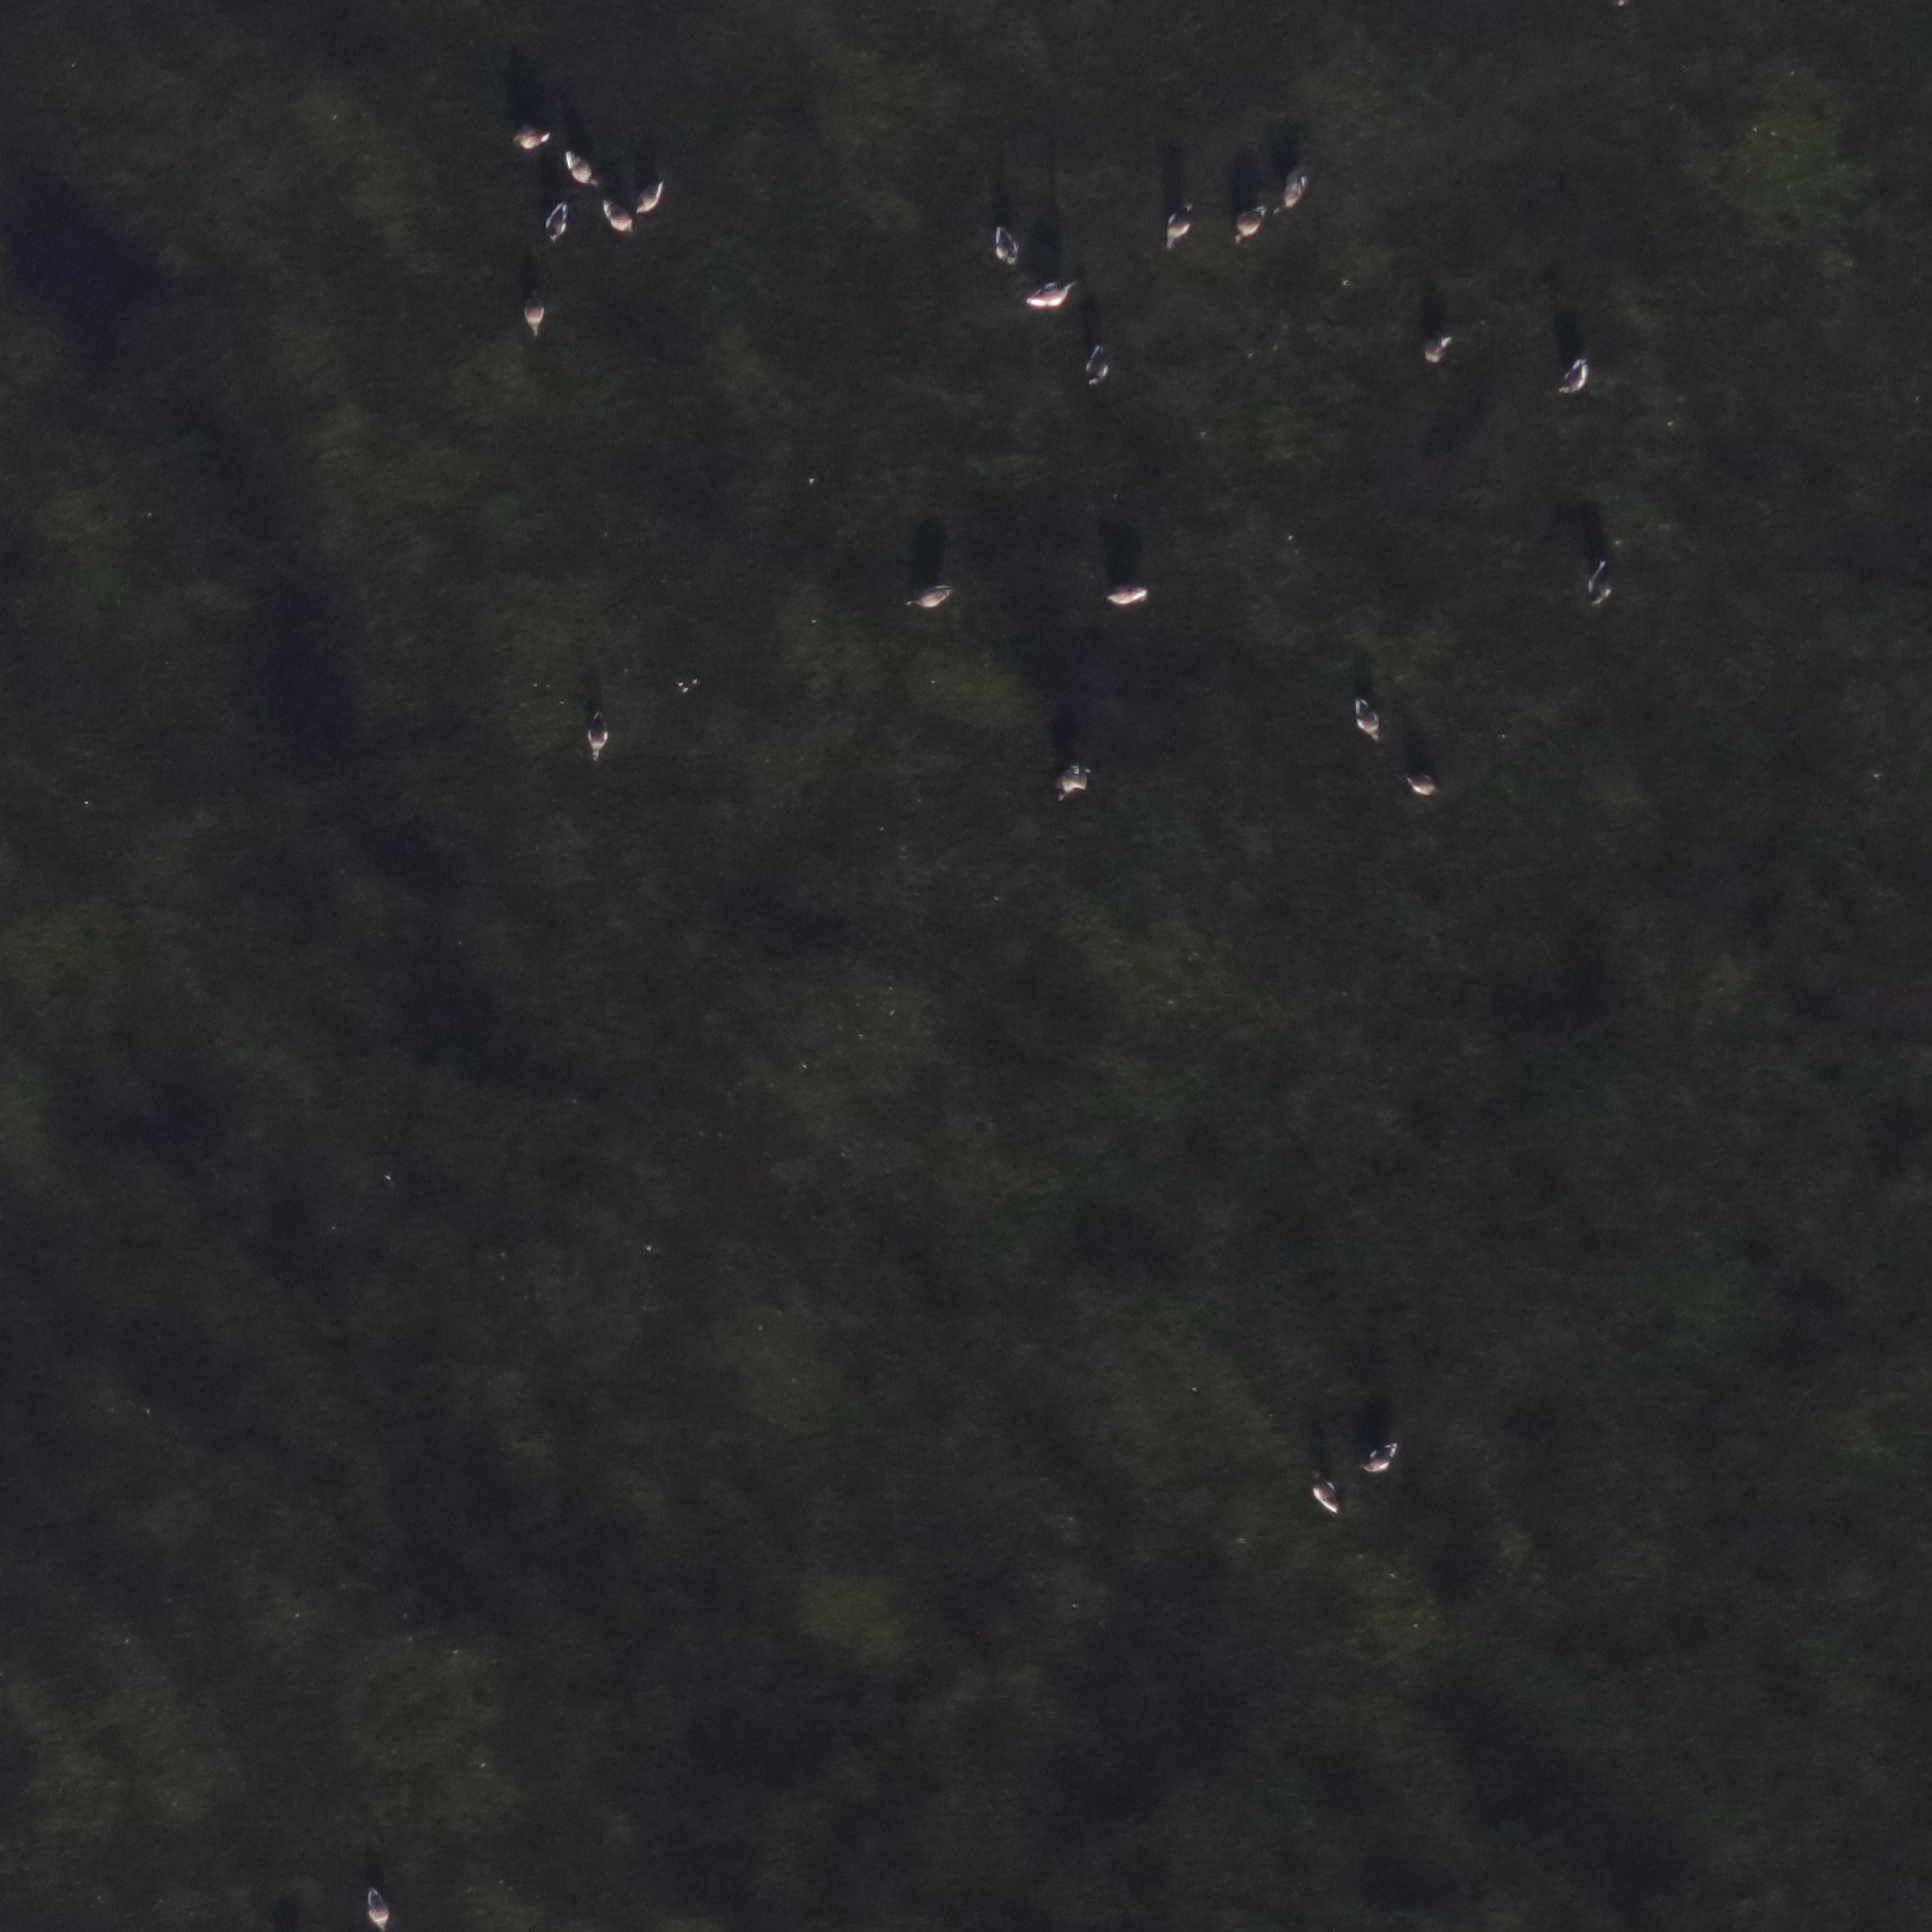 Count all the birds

22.